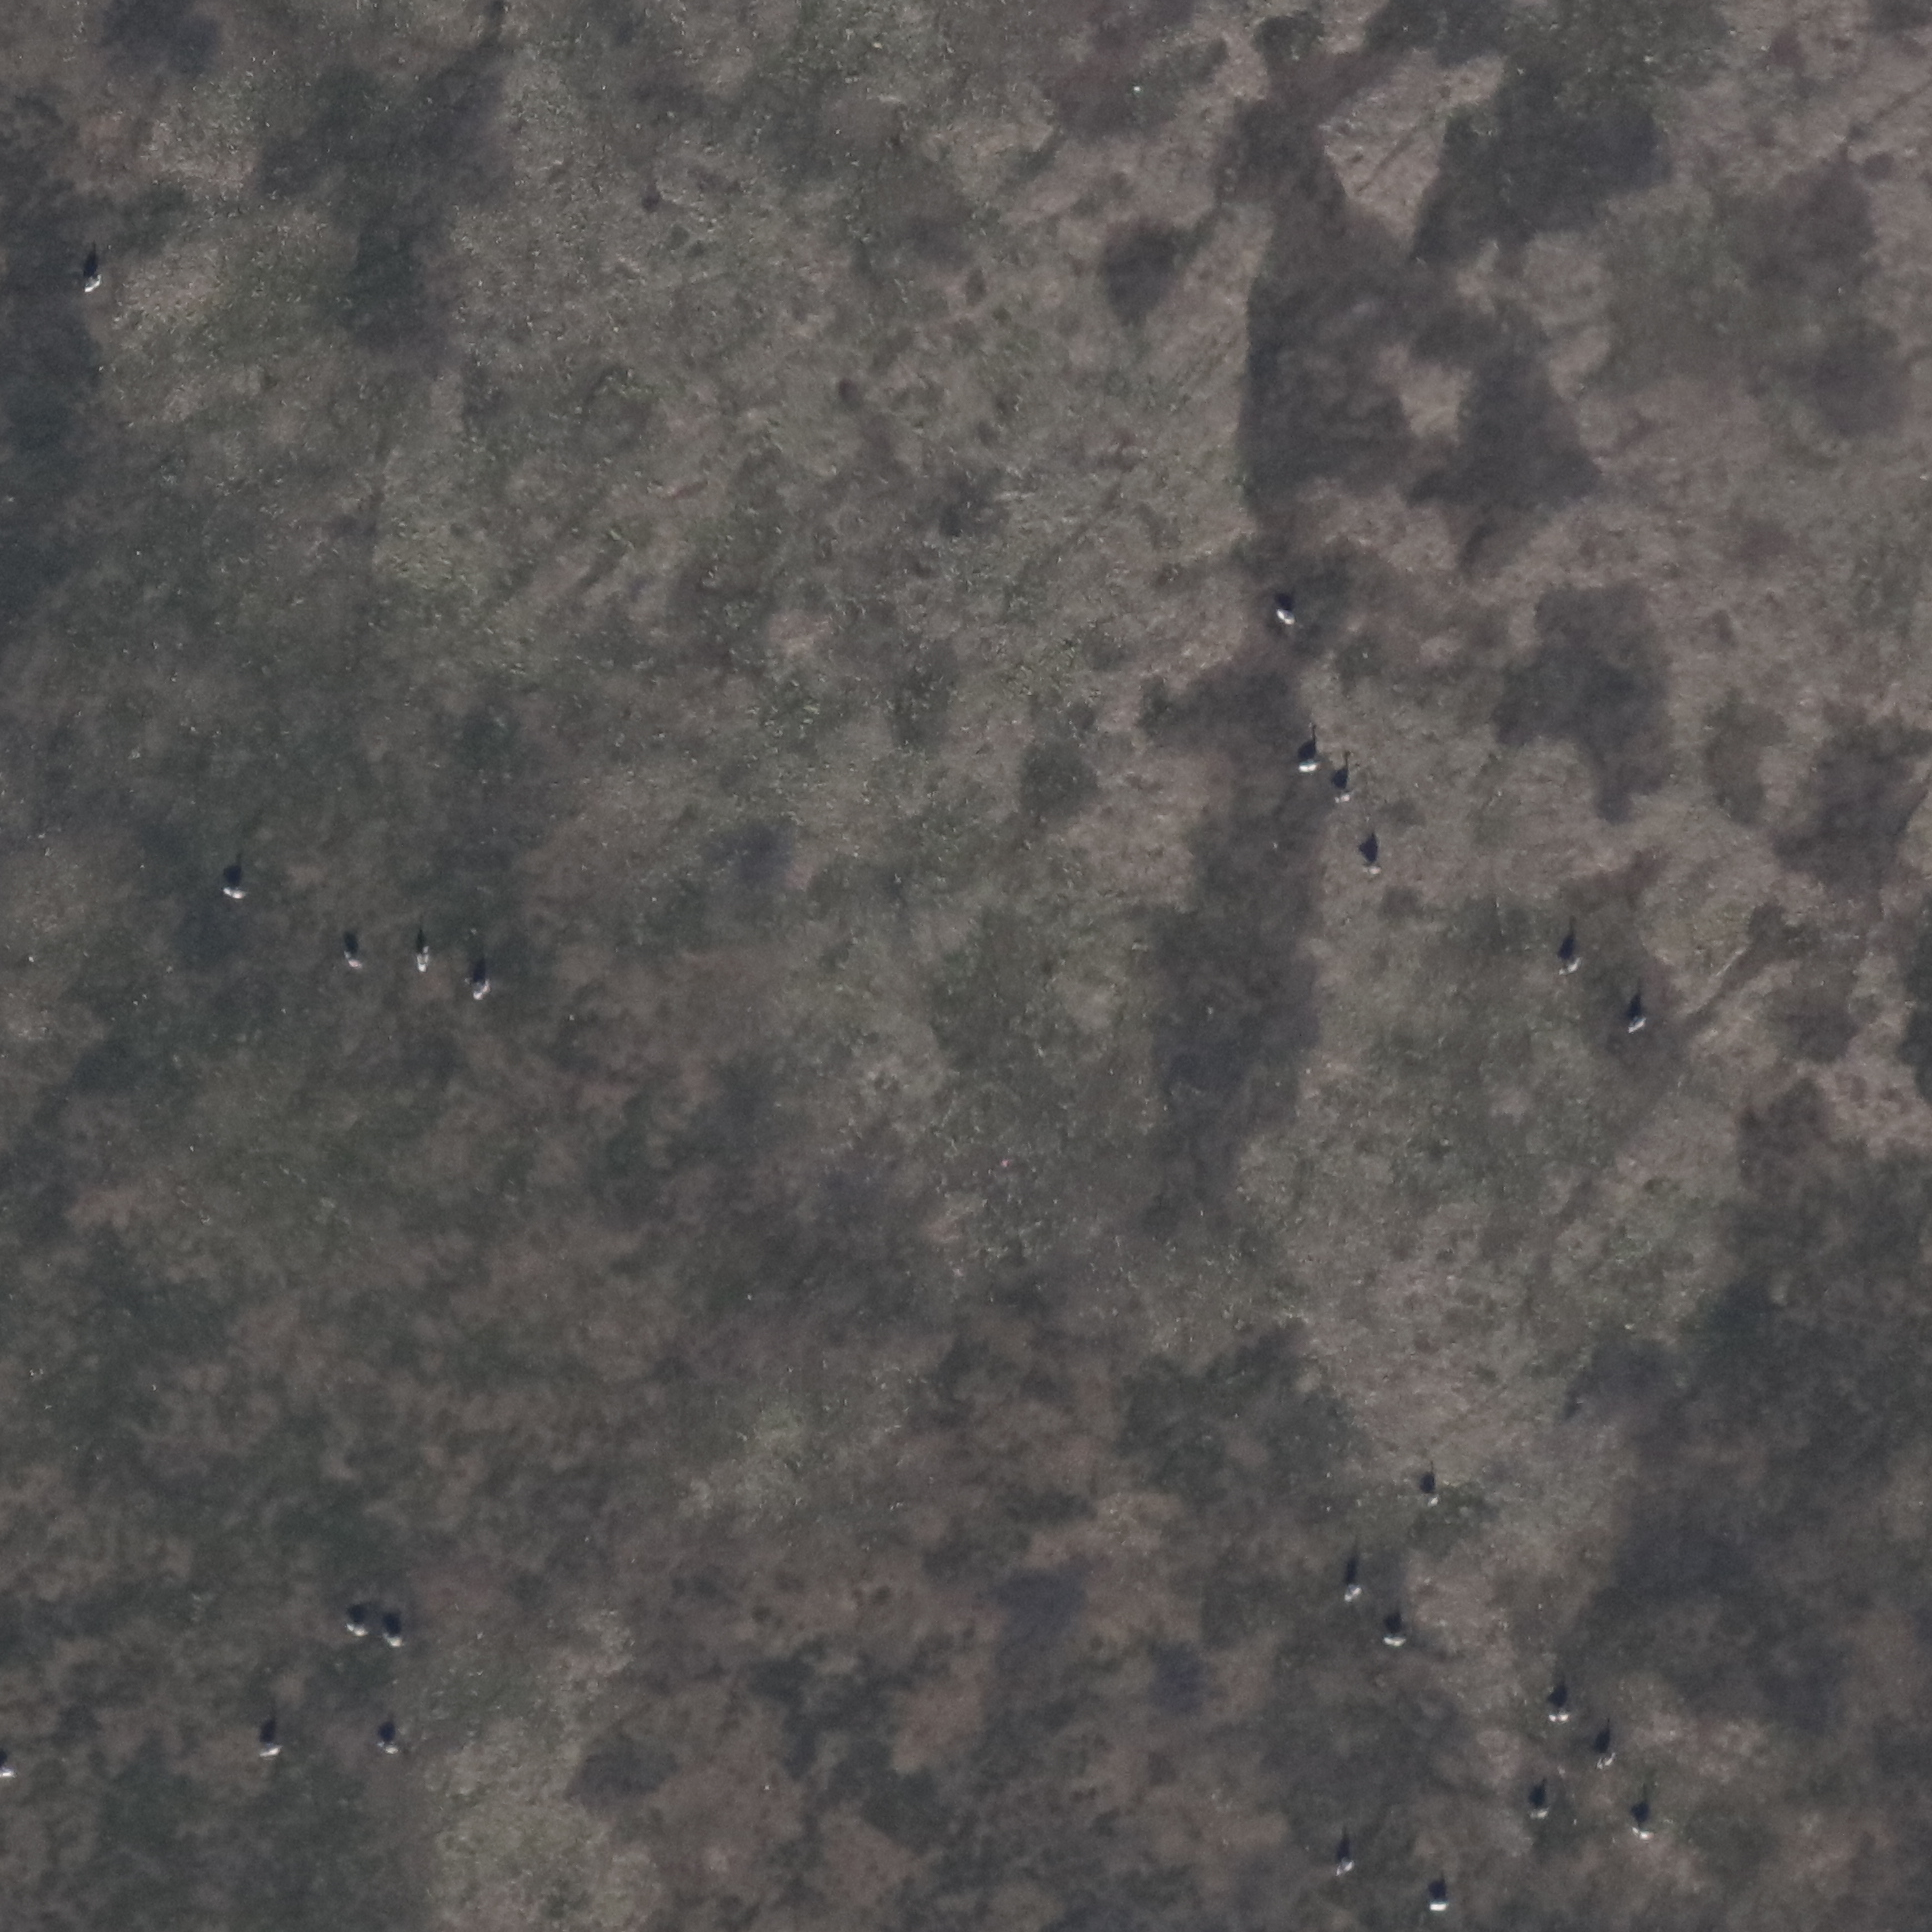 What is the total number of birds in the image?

25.